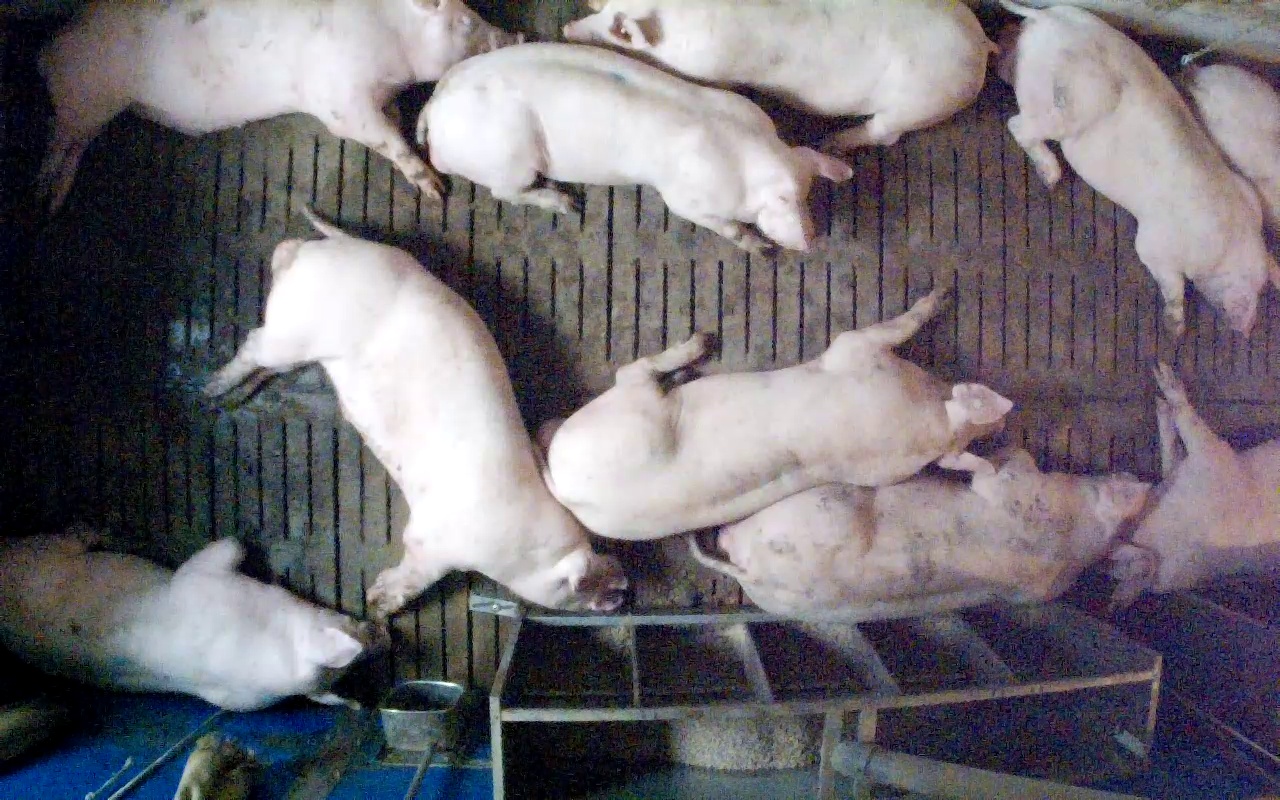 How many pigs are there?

11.